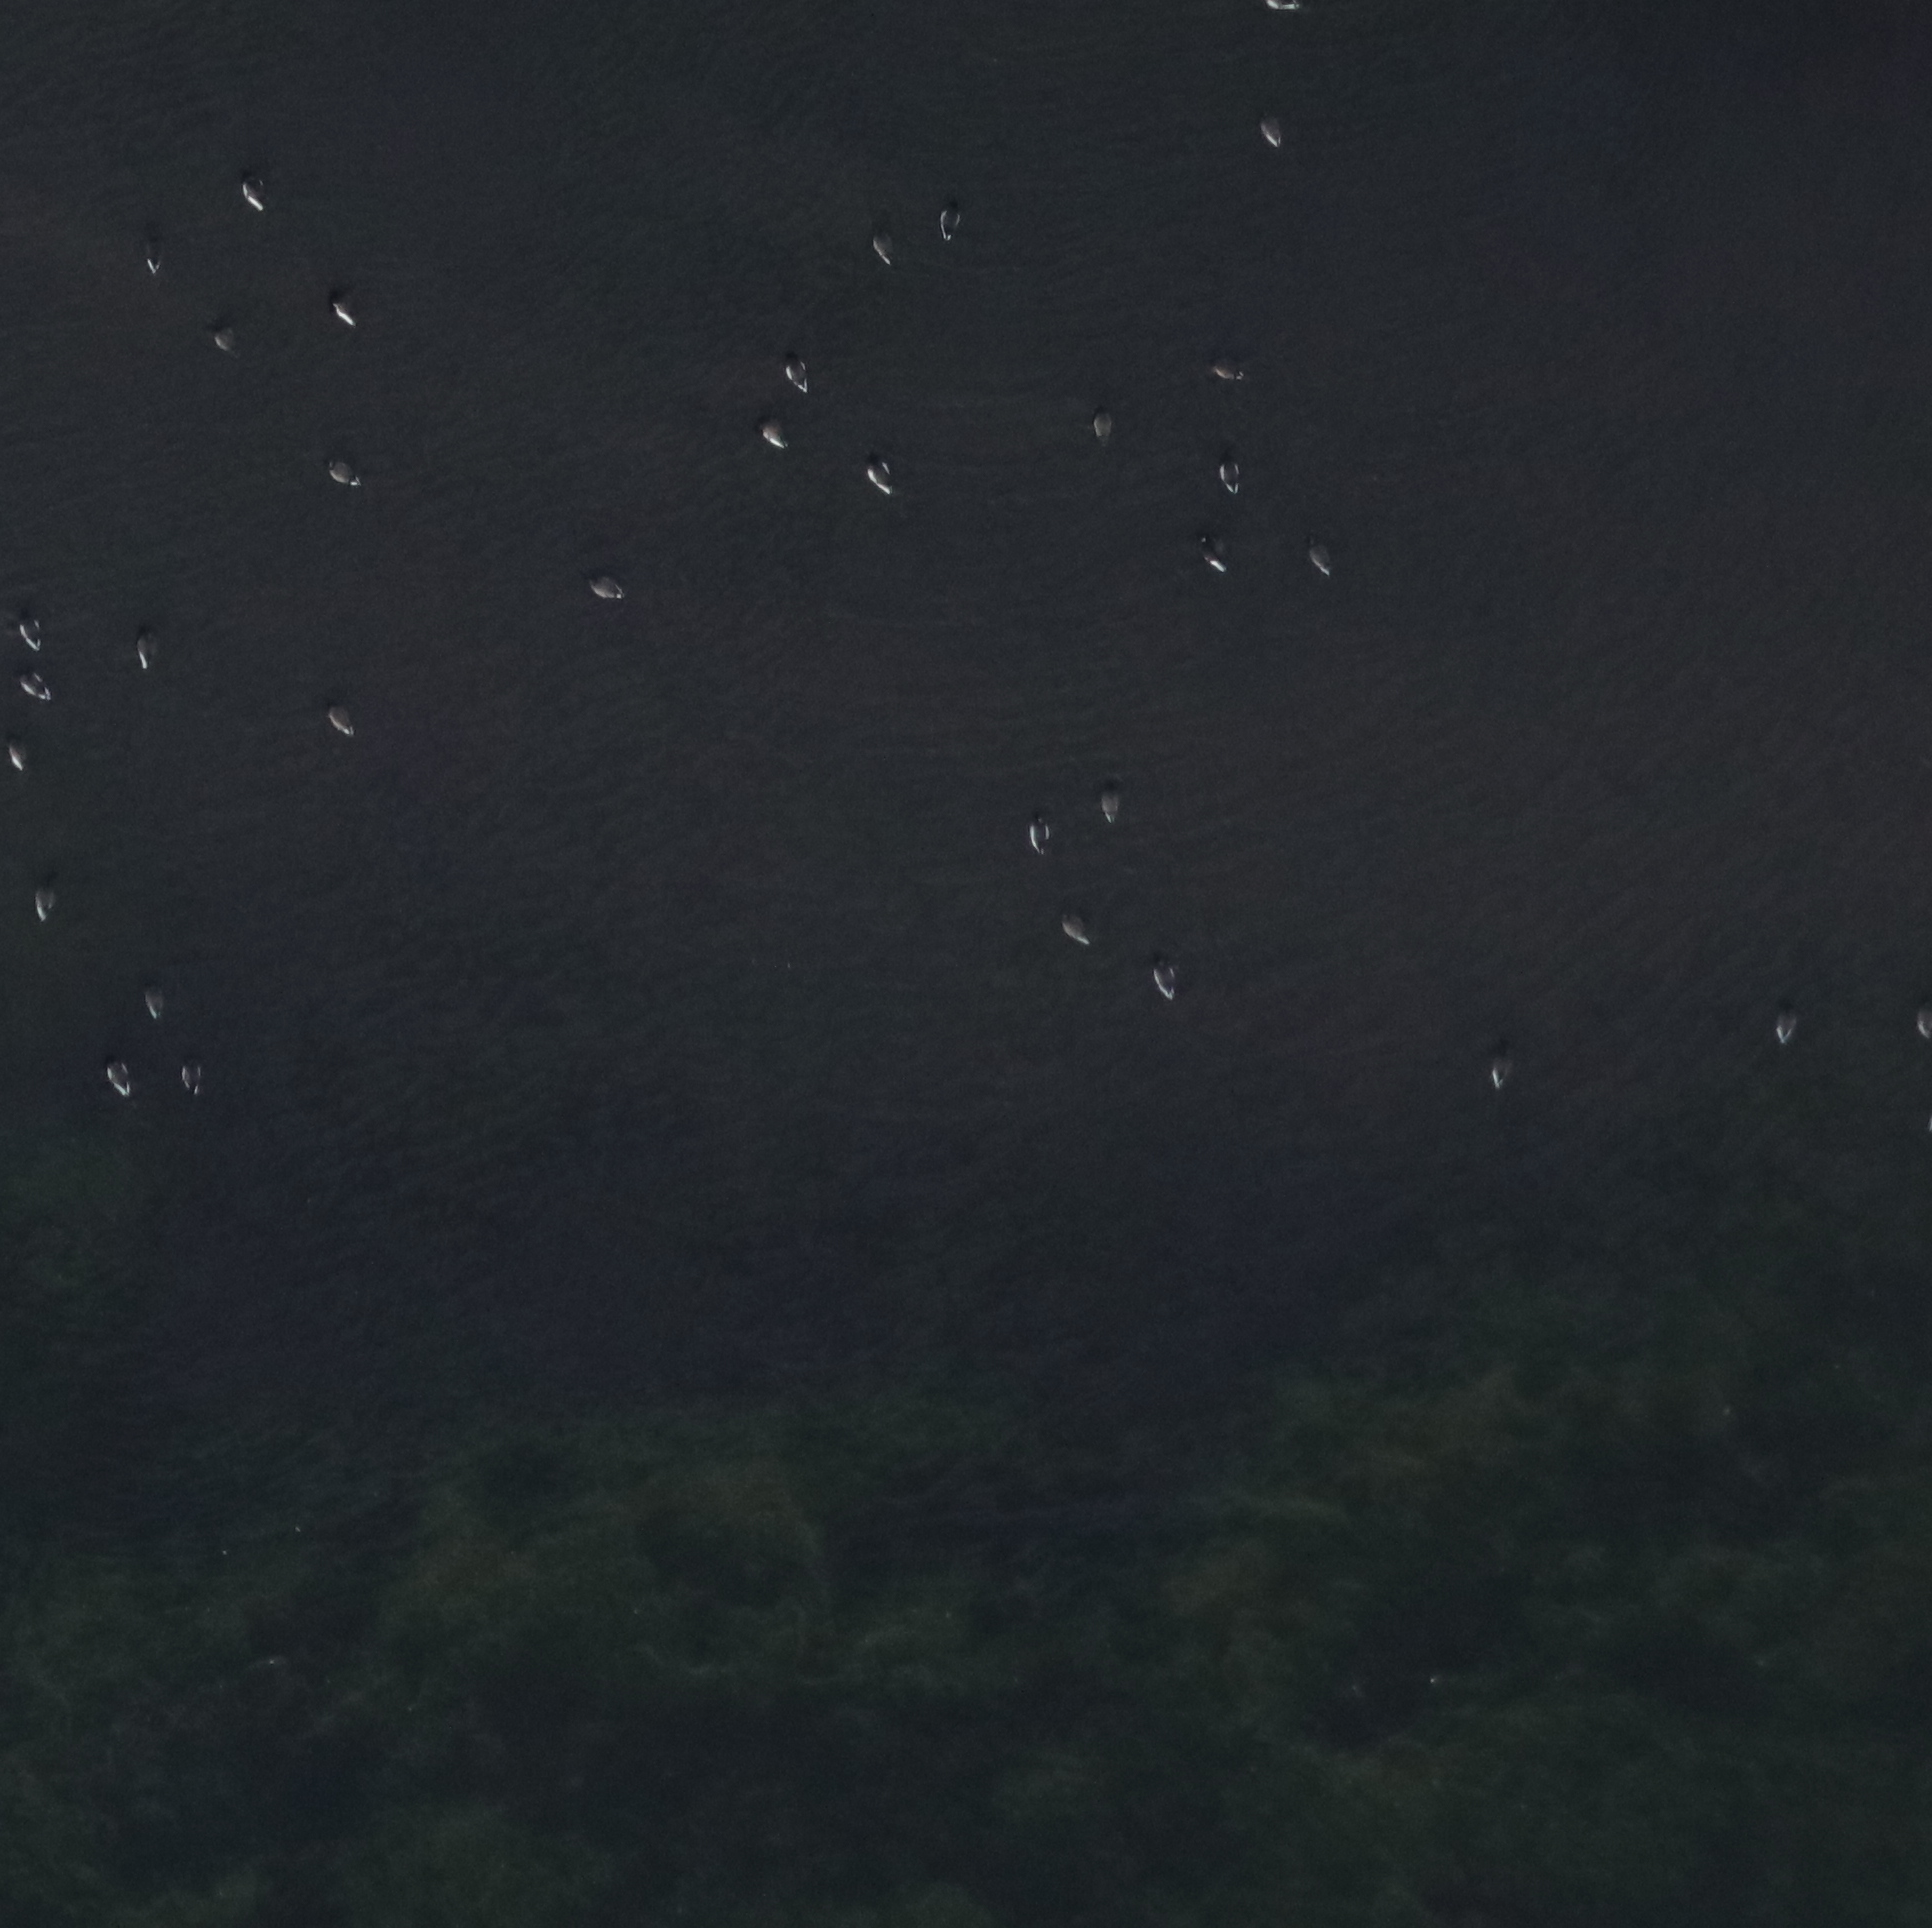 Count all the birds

33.